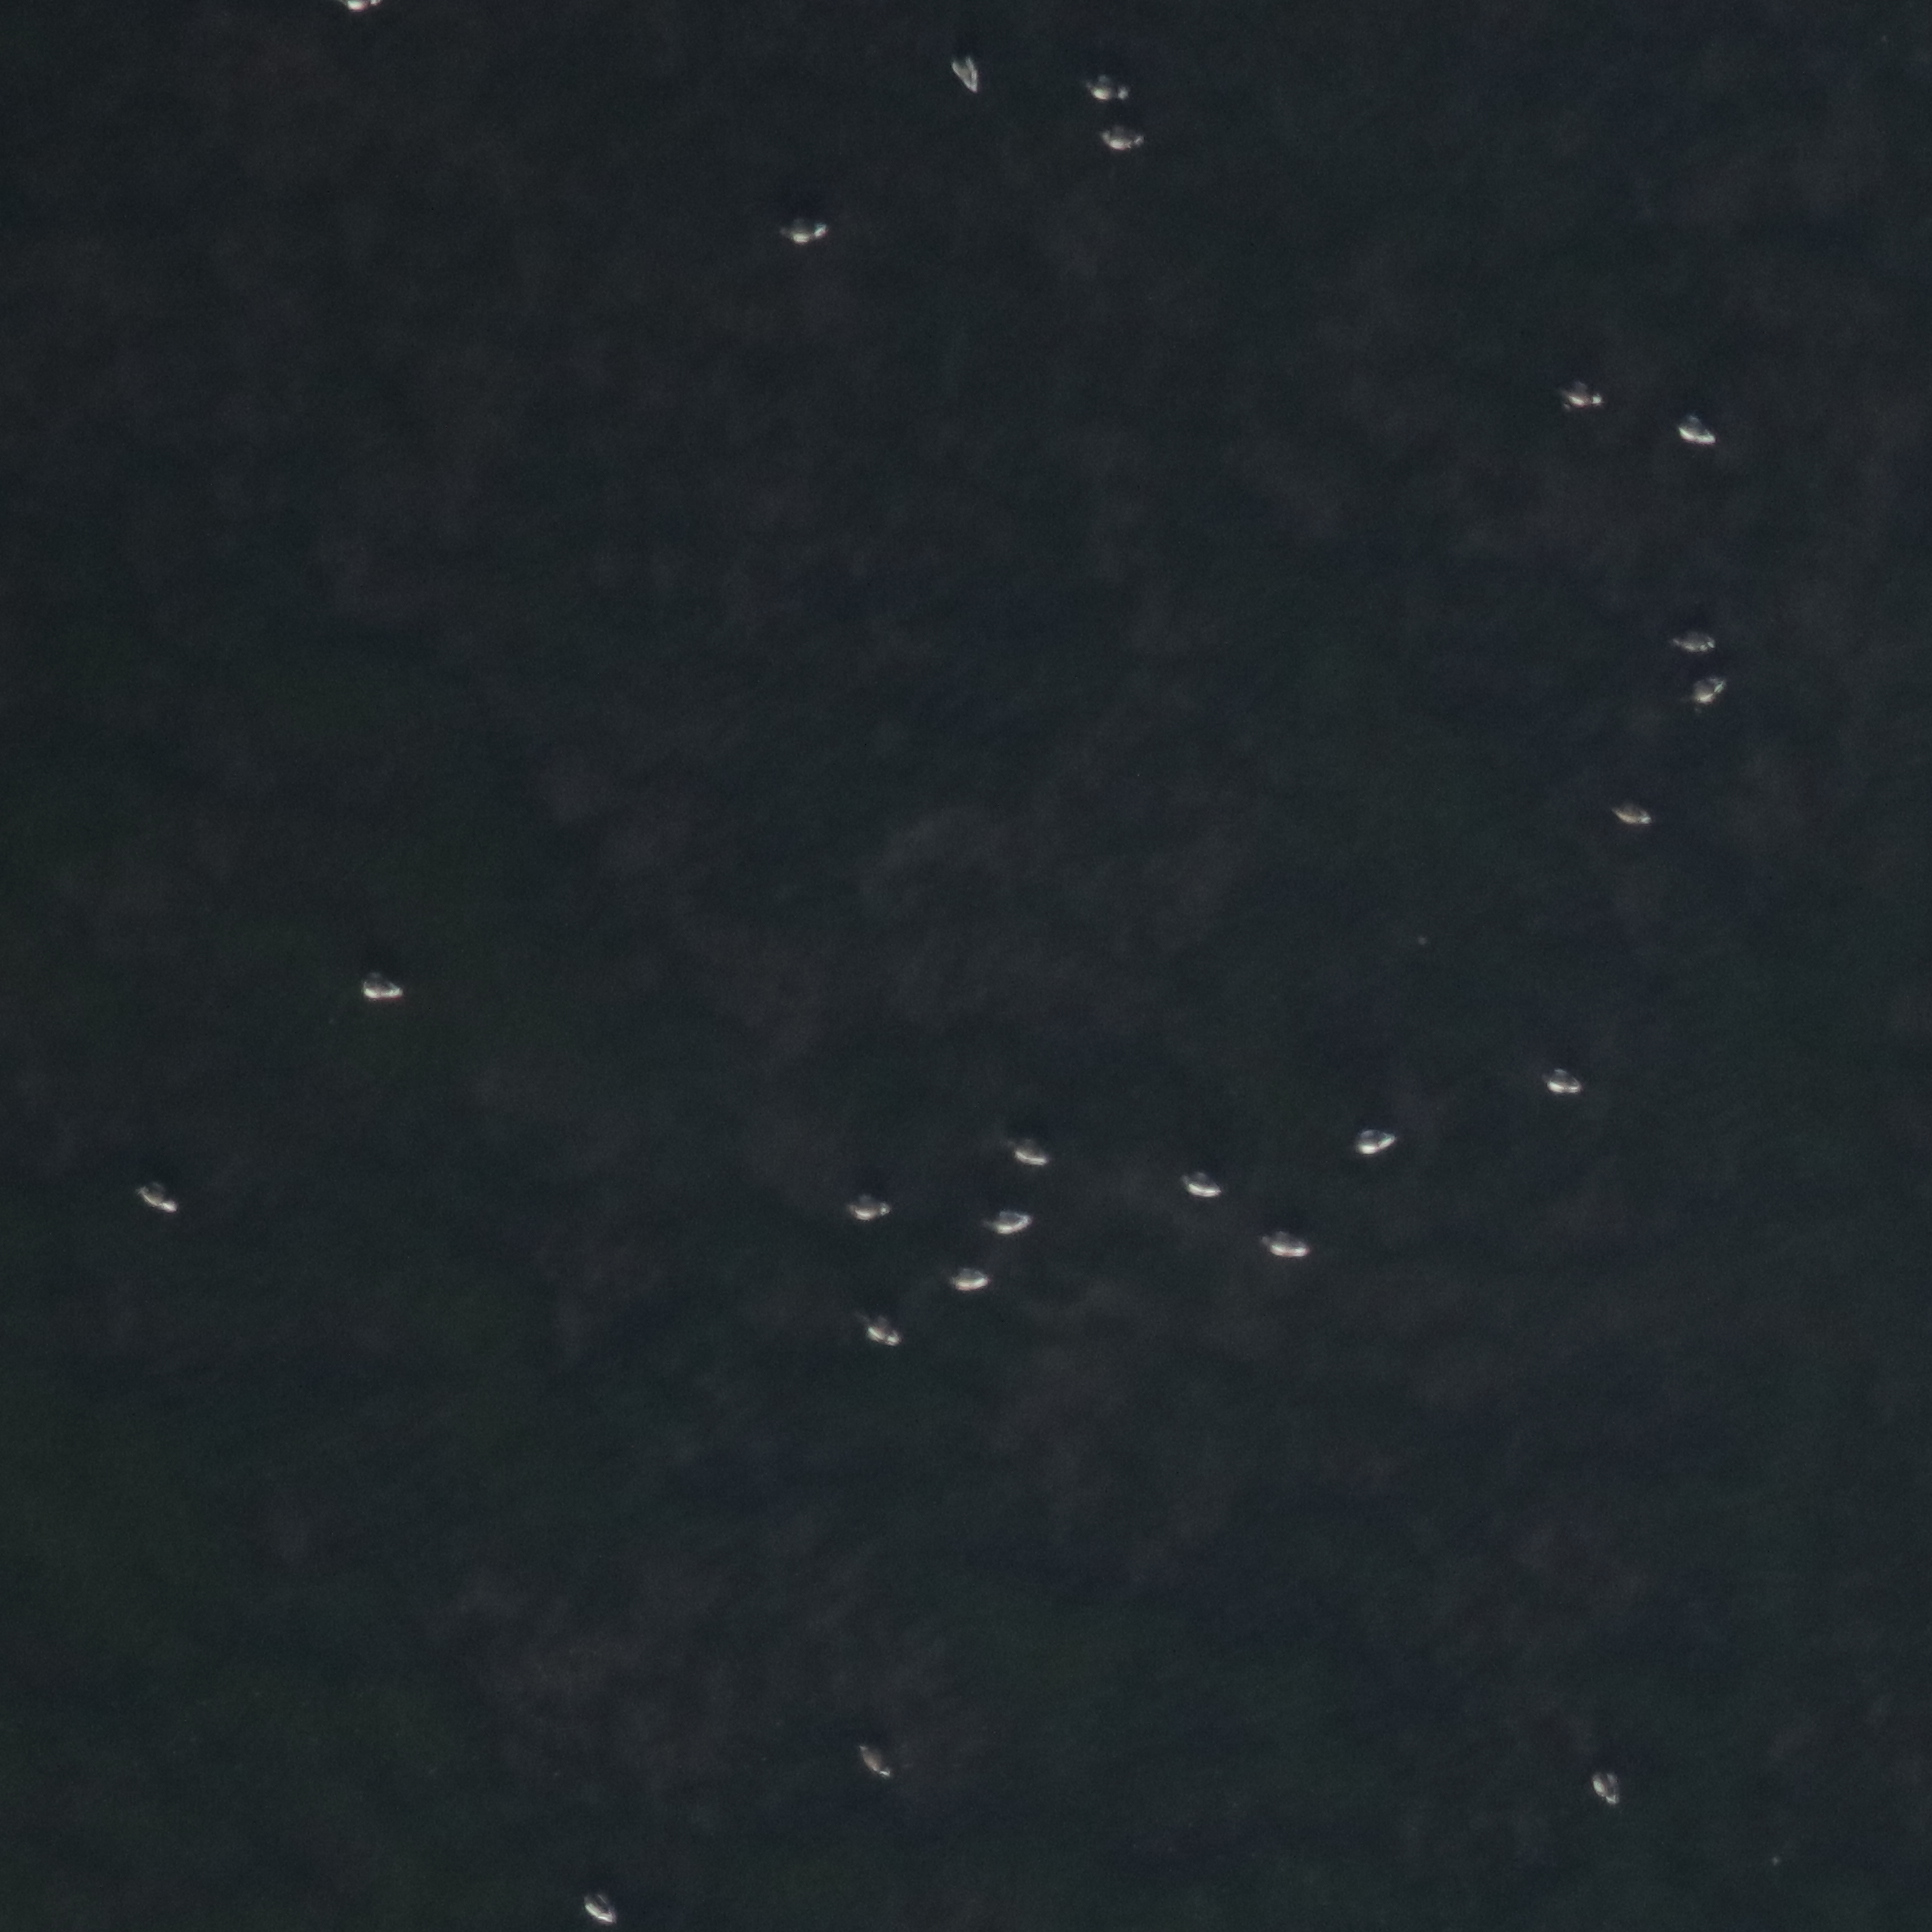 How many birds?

23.